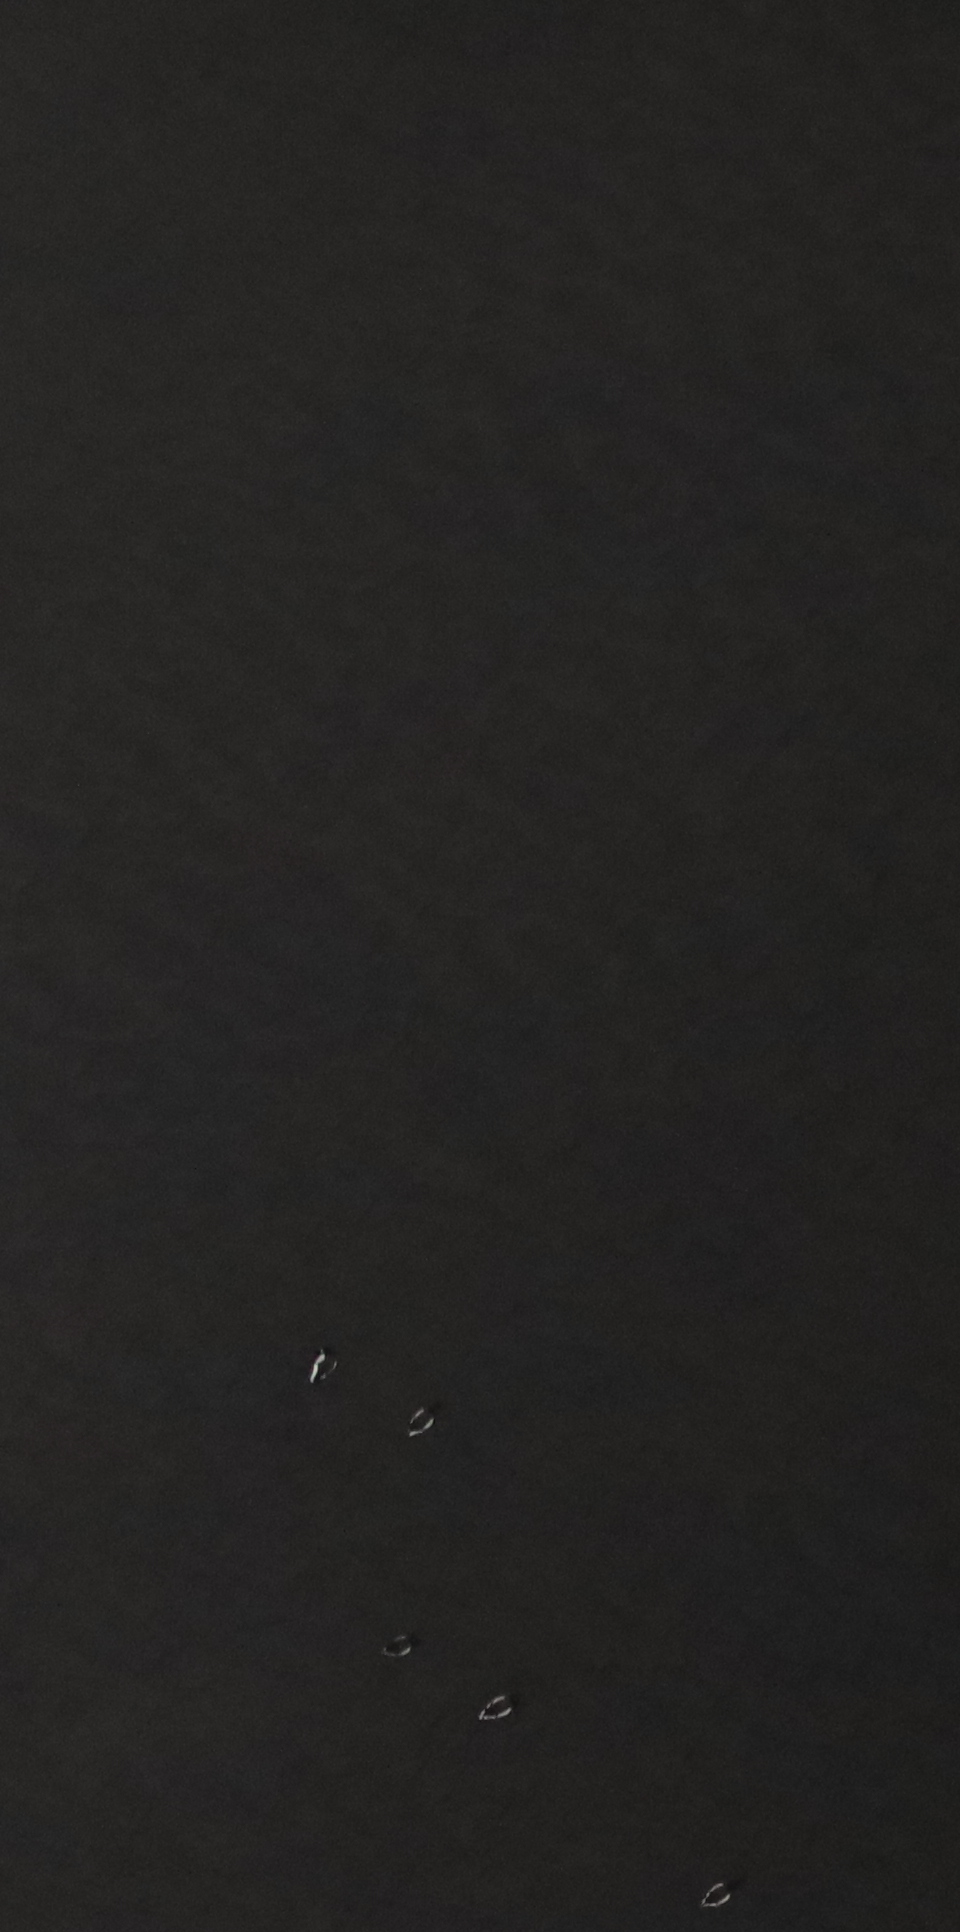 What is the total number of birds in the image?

5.